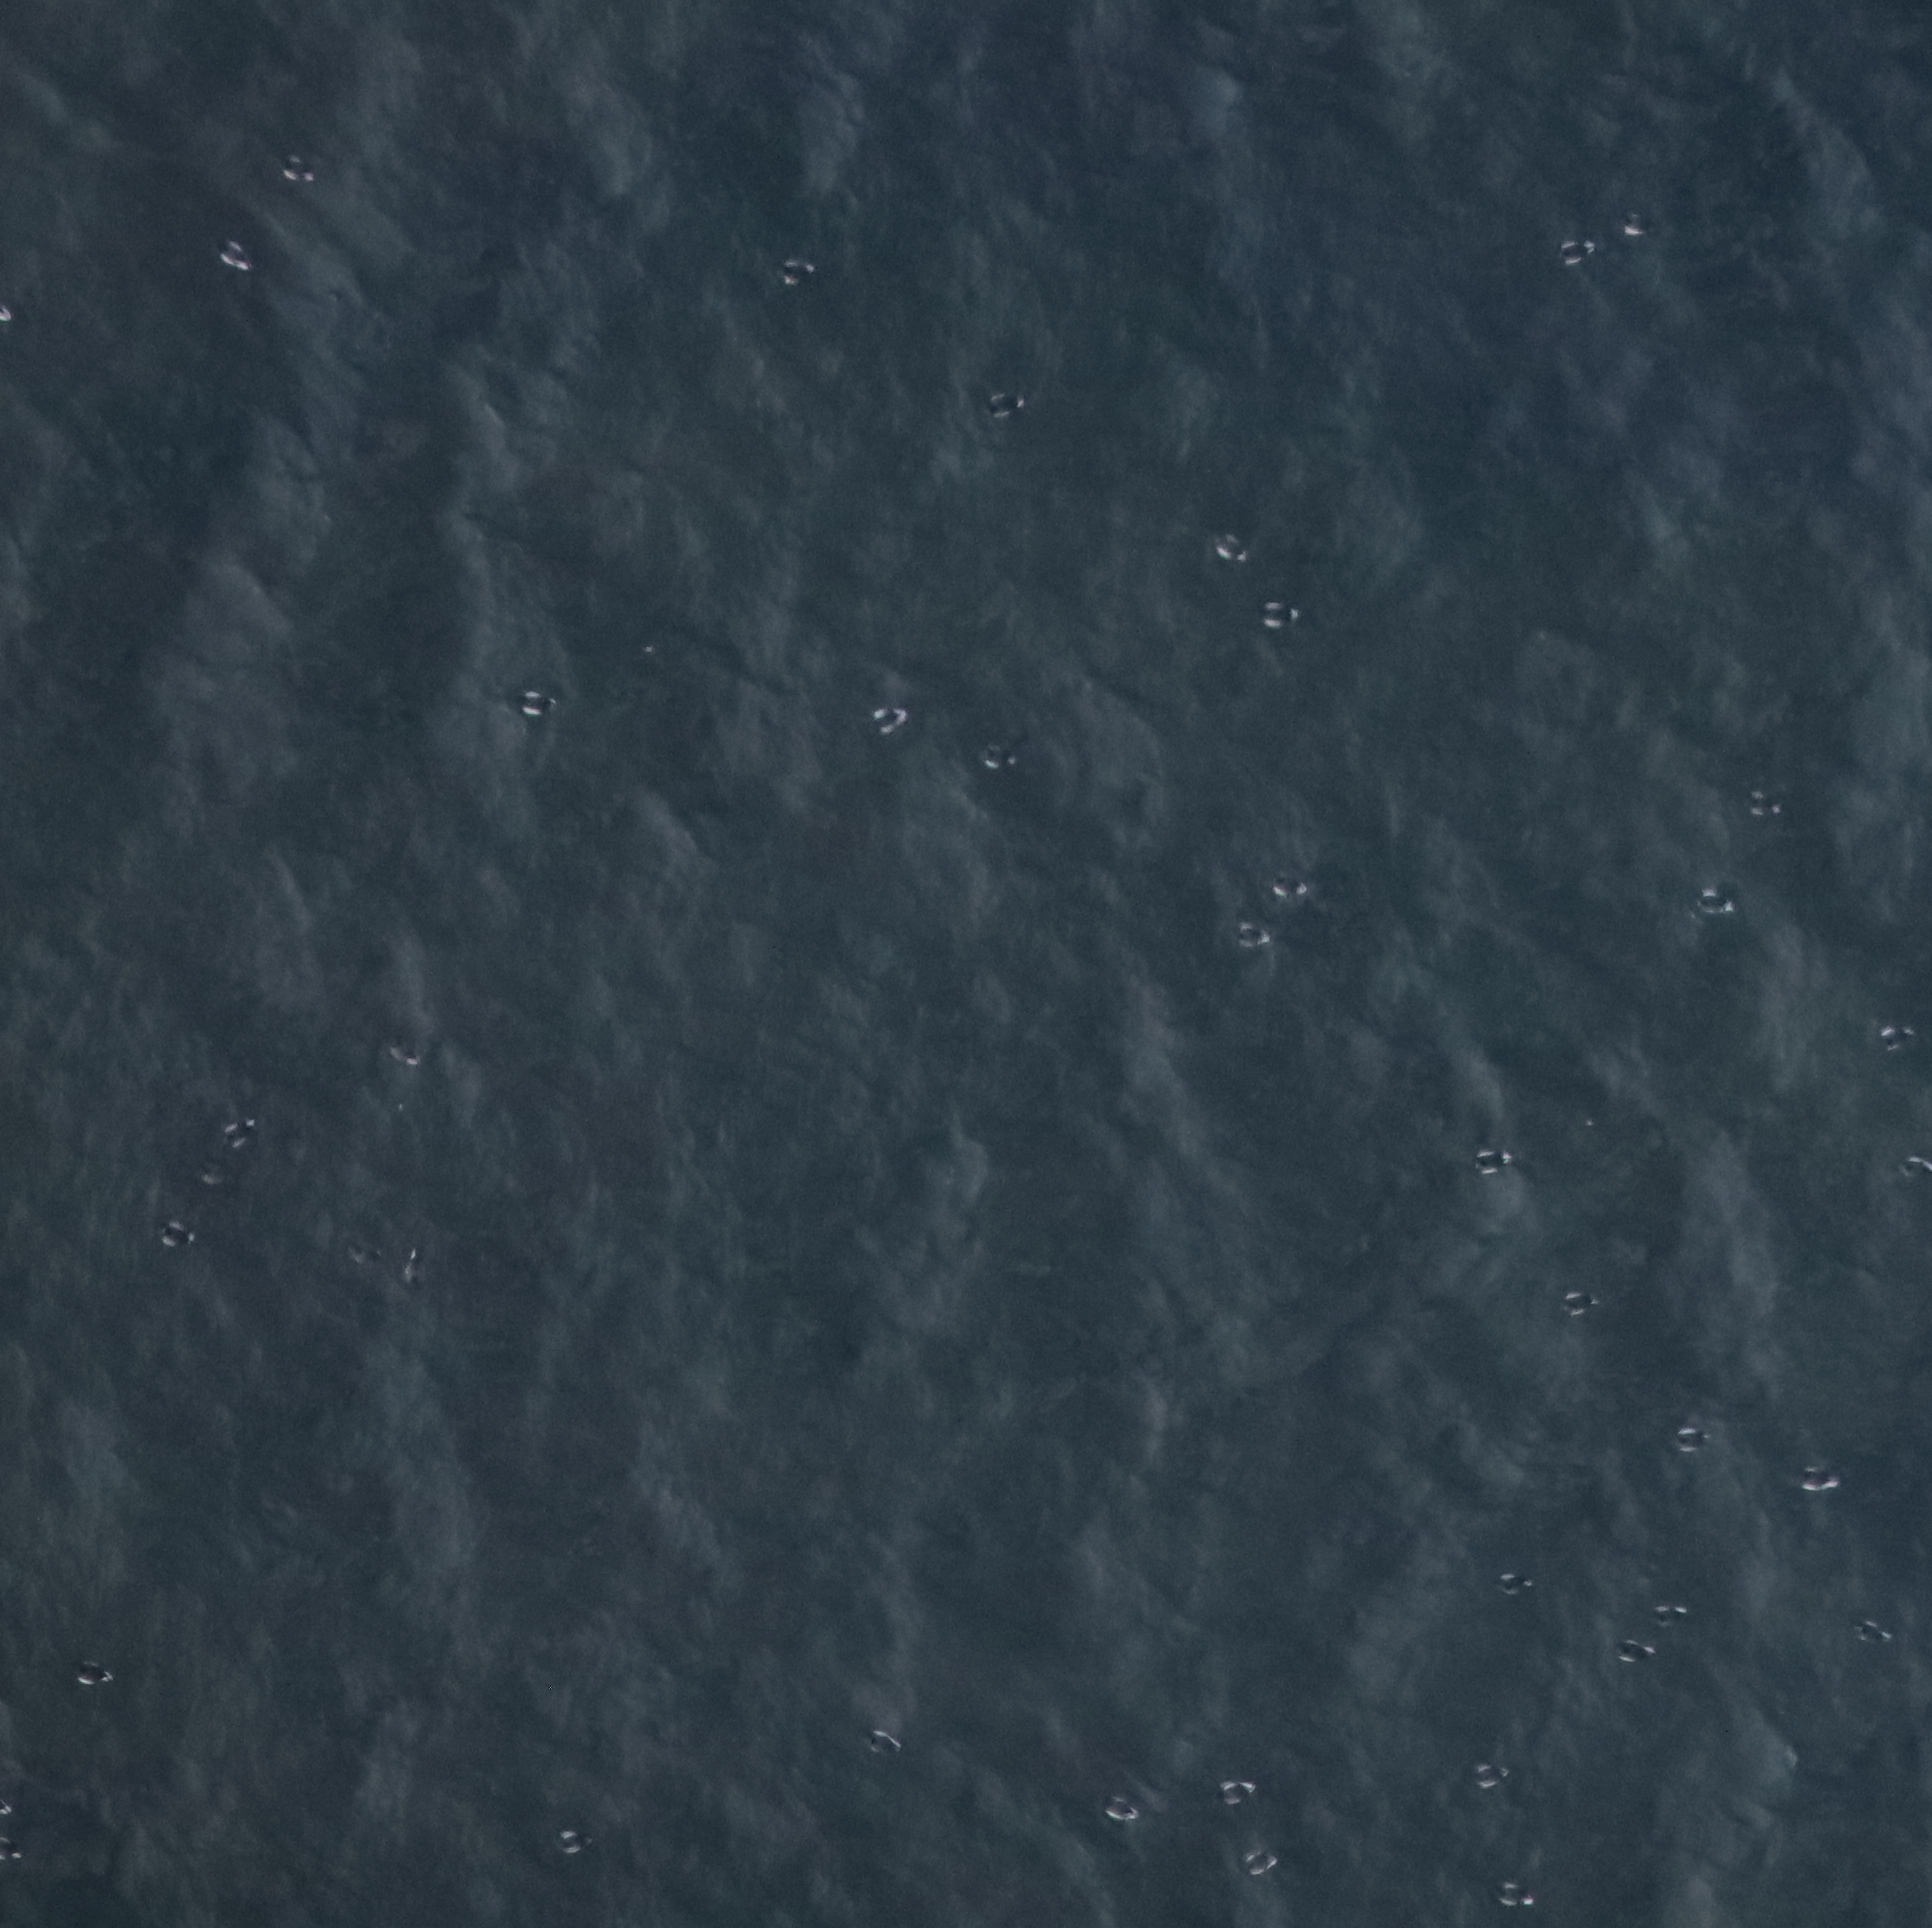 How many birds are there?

40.